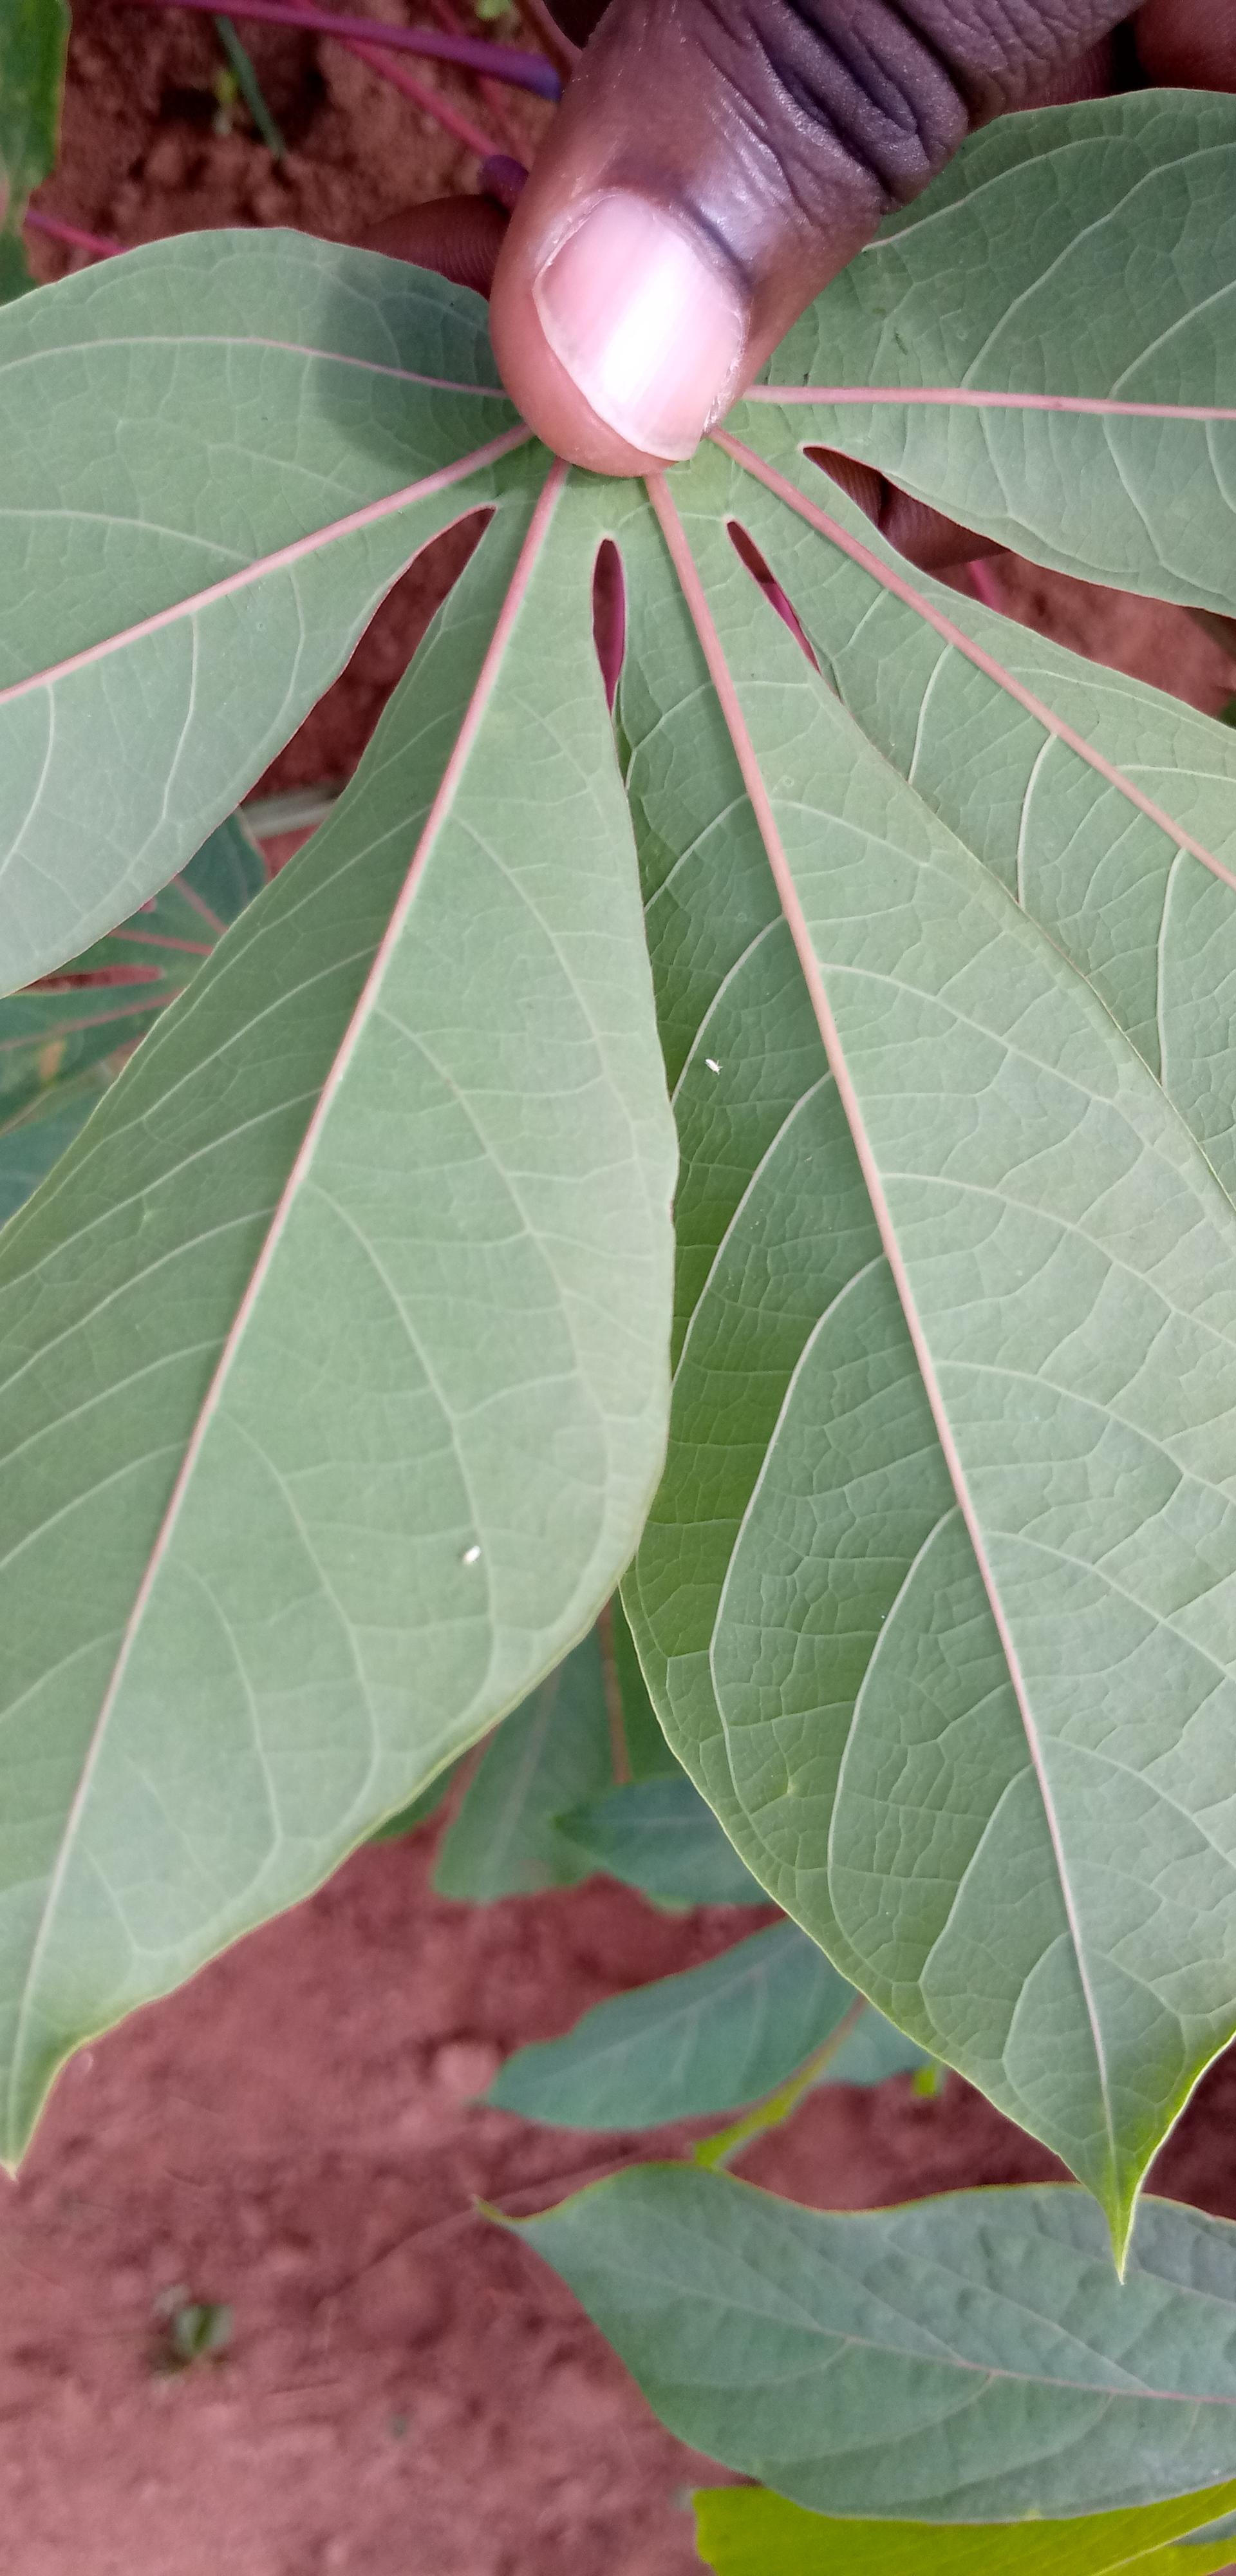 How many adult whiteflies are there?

2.